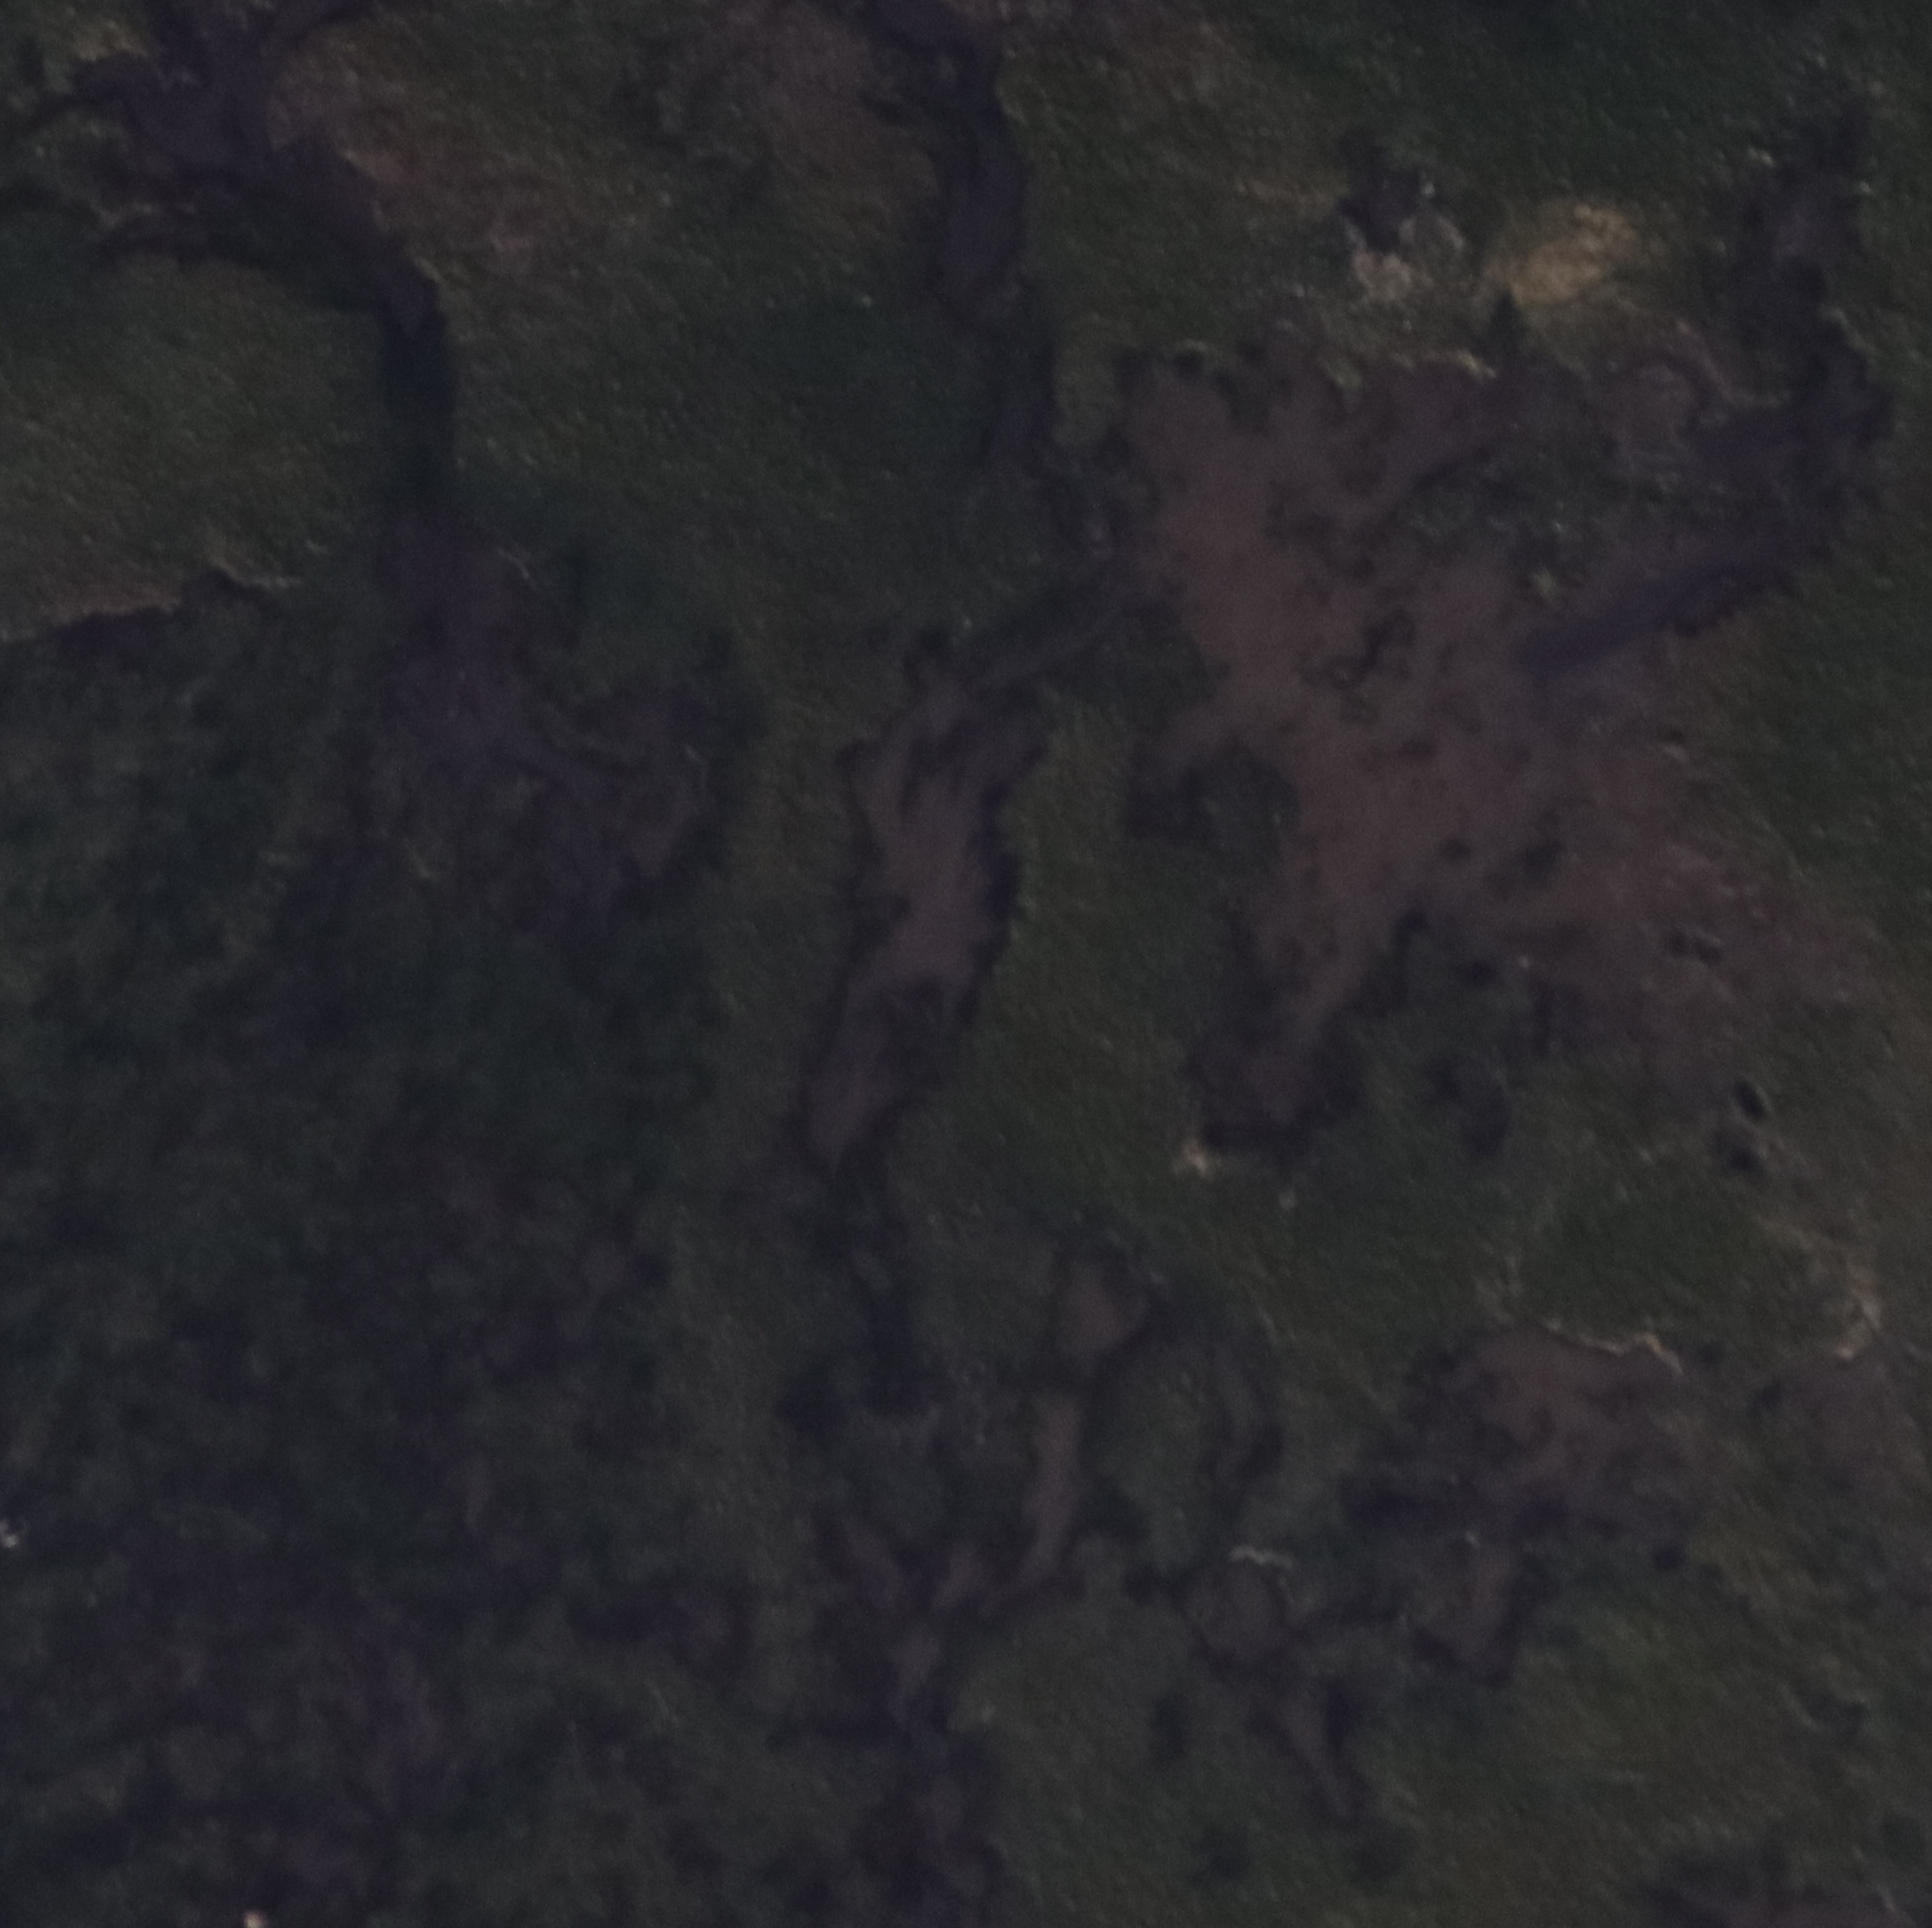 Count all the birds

1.